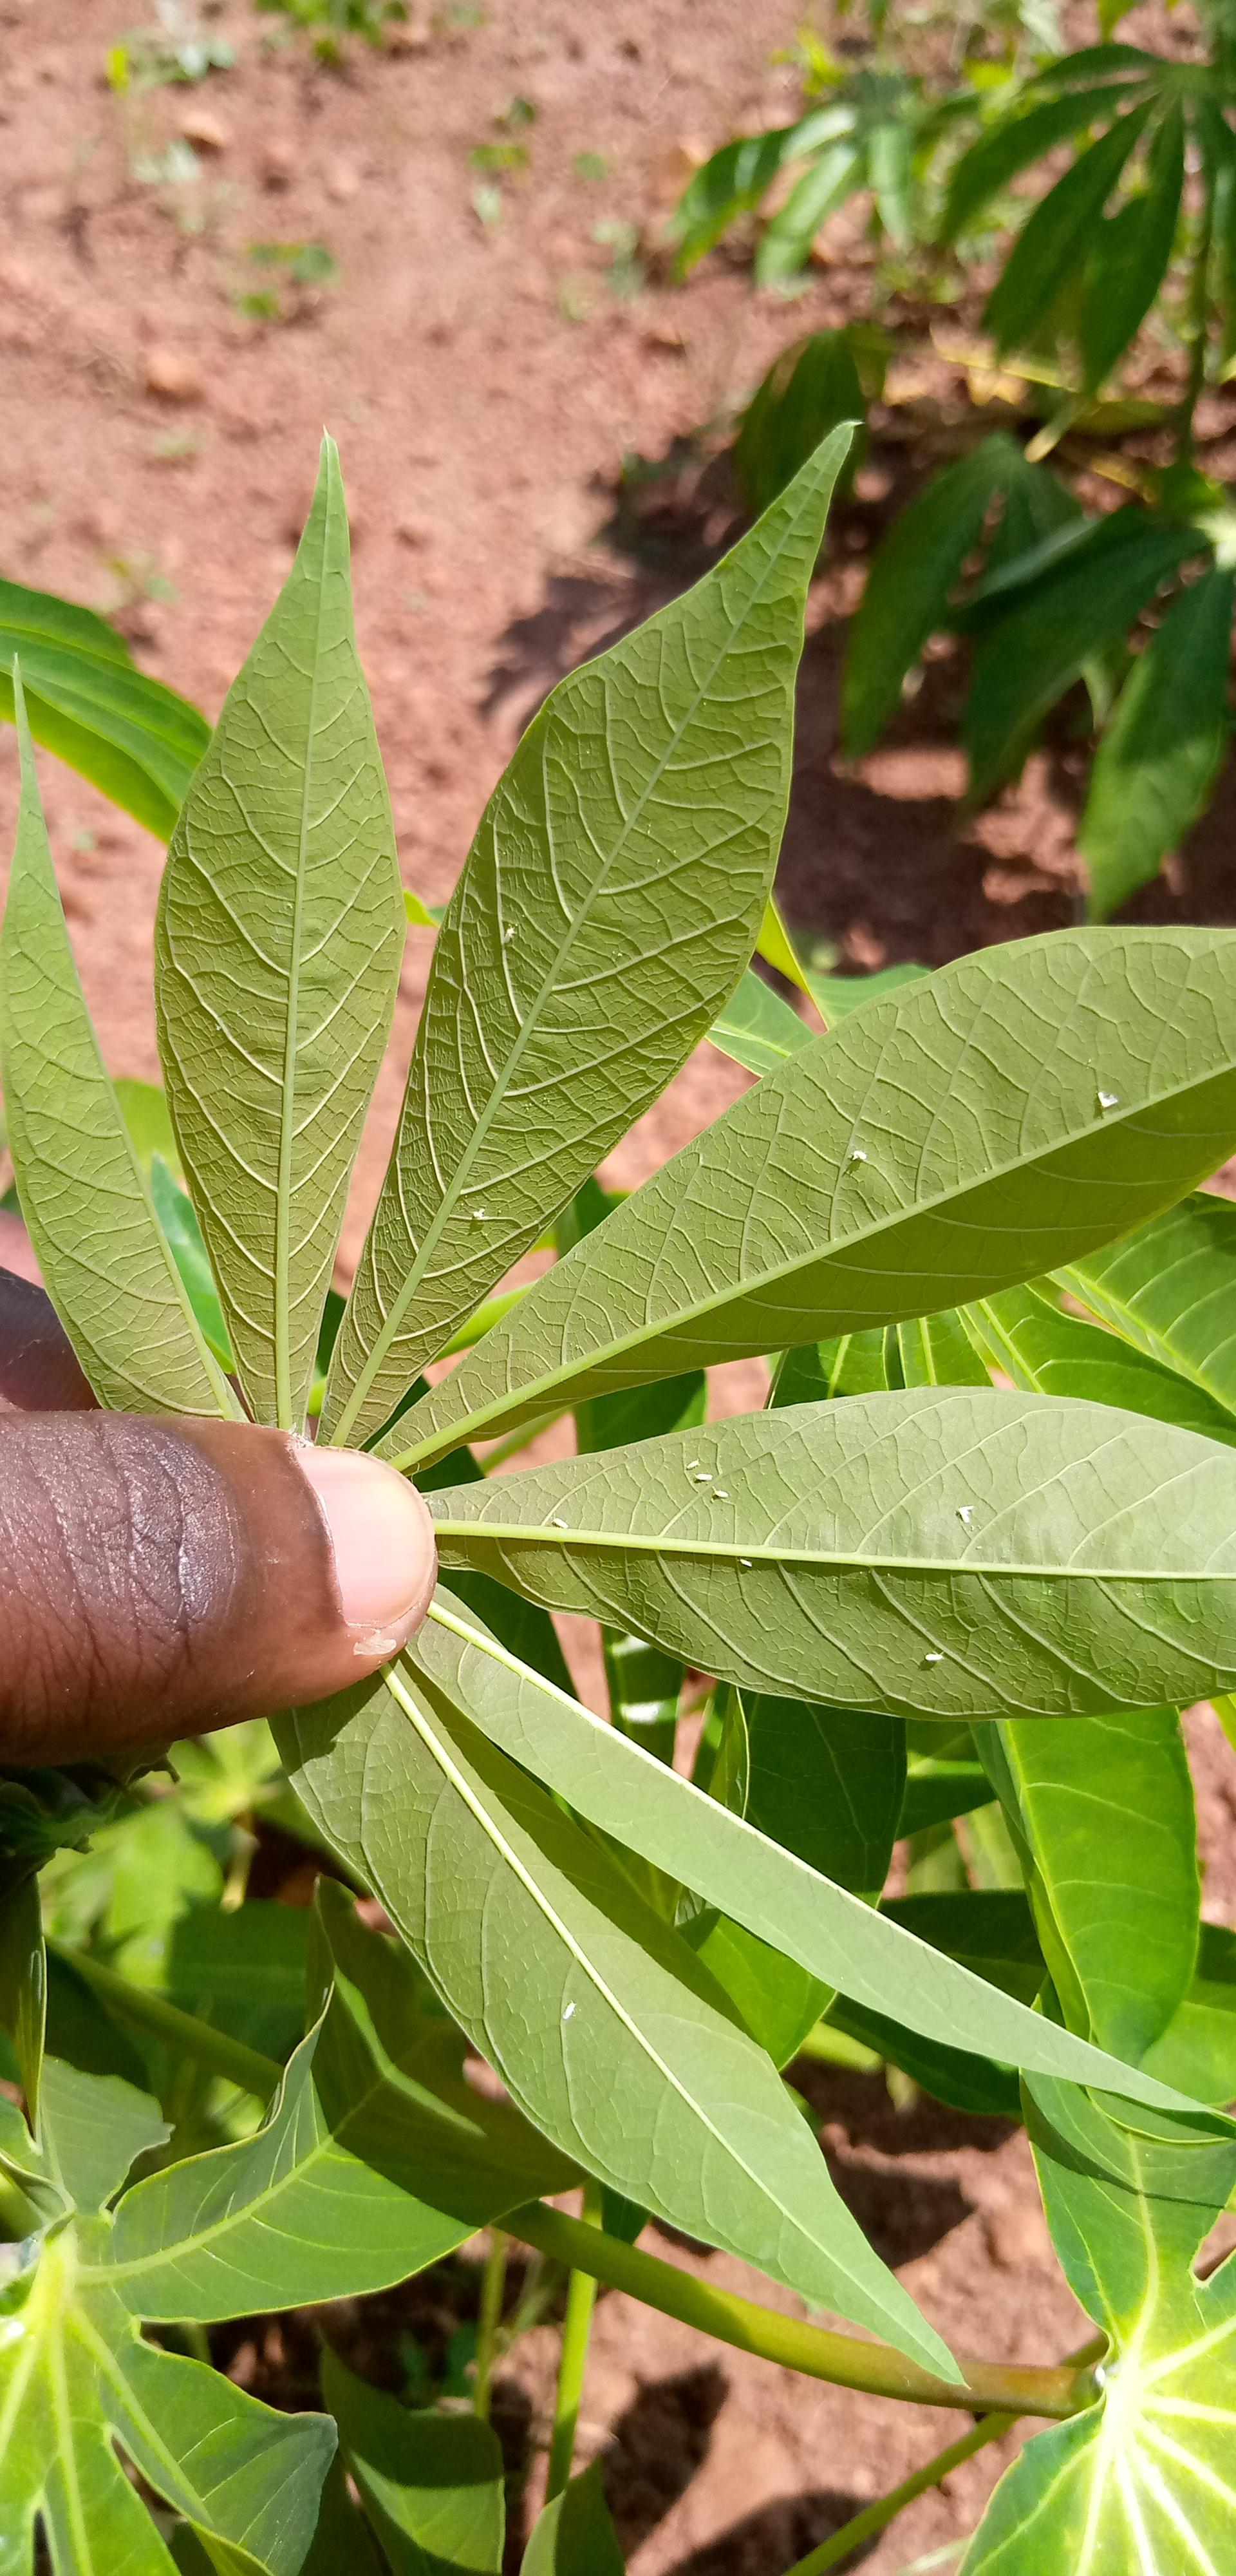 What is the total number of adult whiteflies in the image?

12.